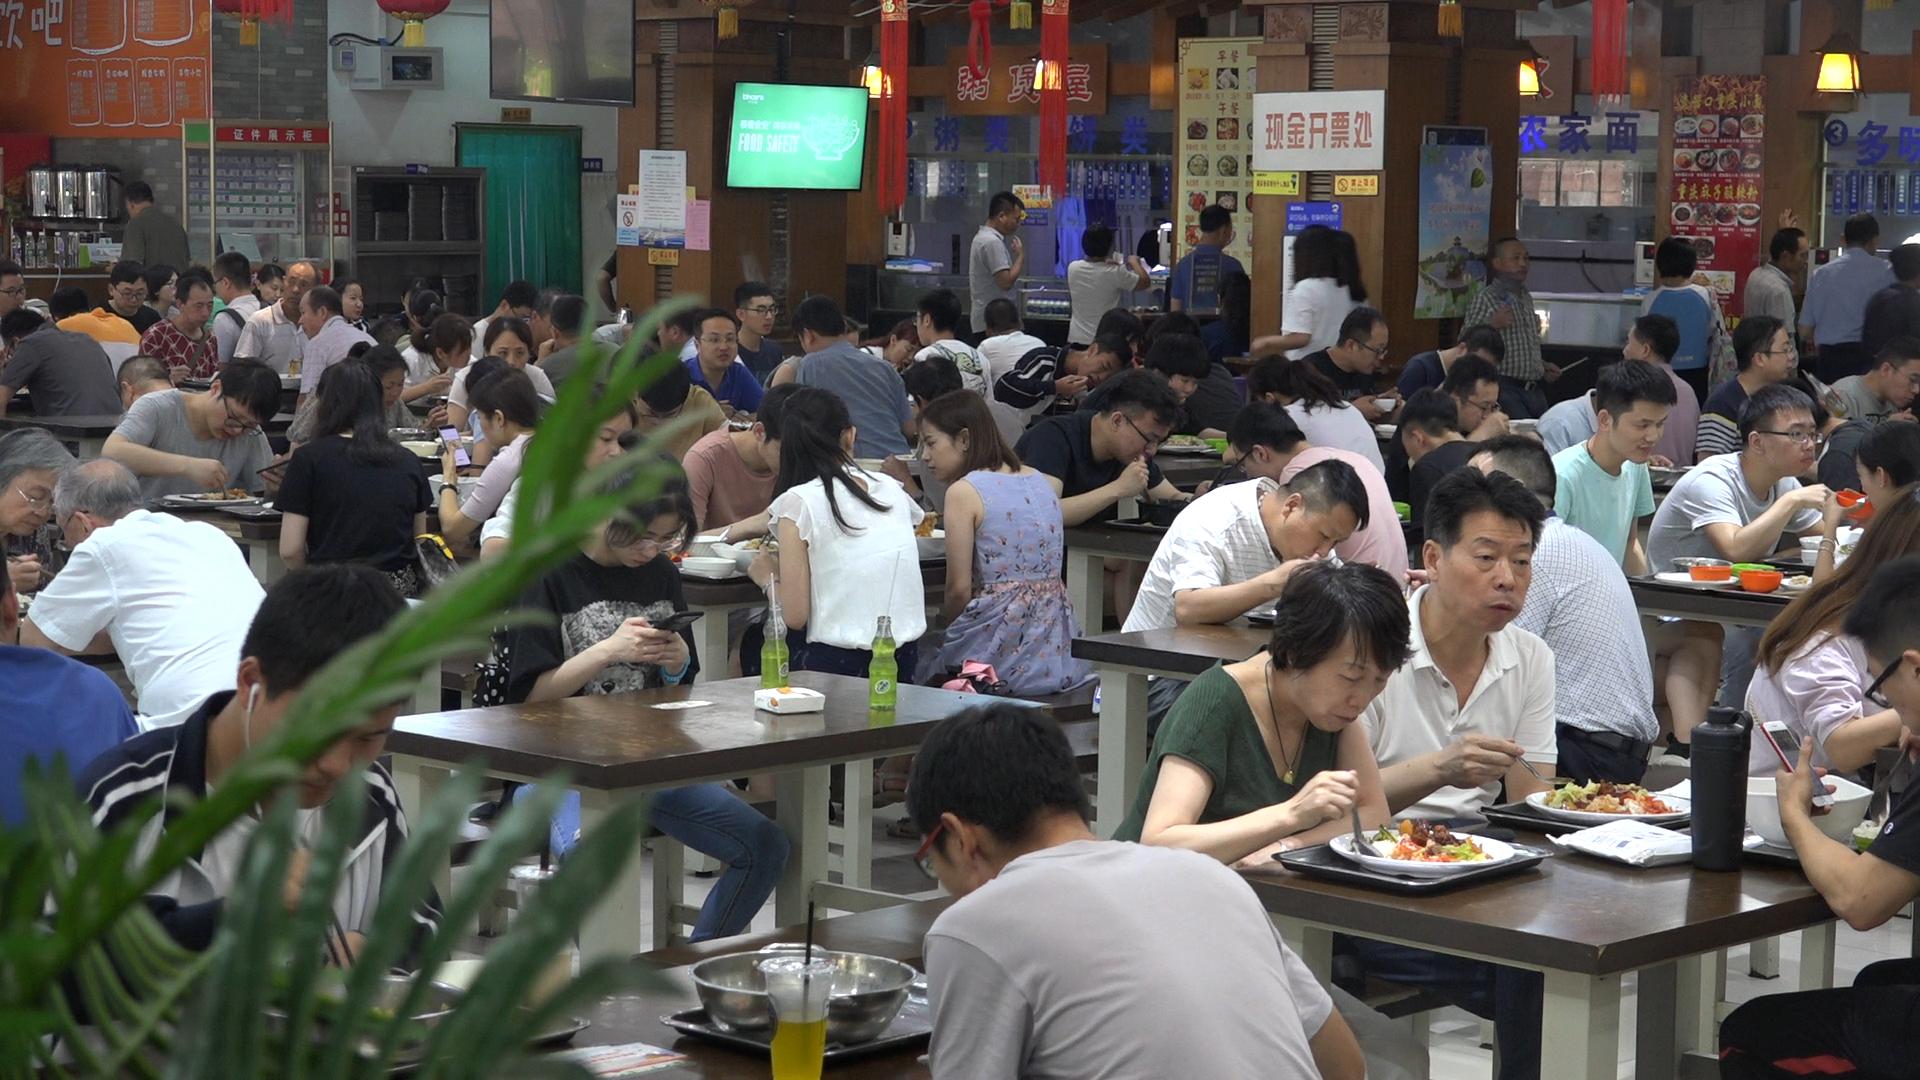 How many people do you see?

81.